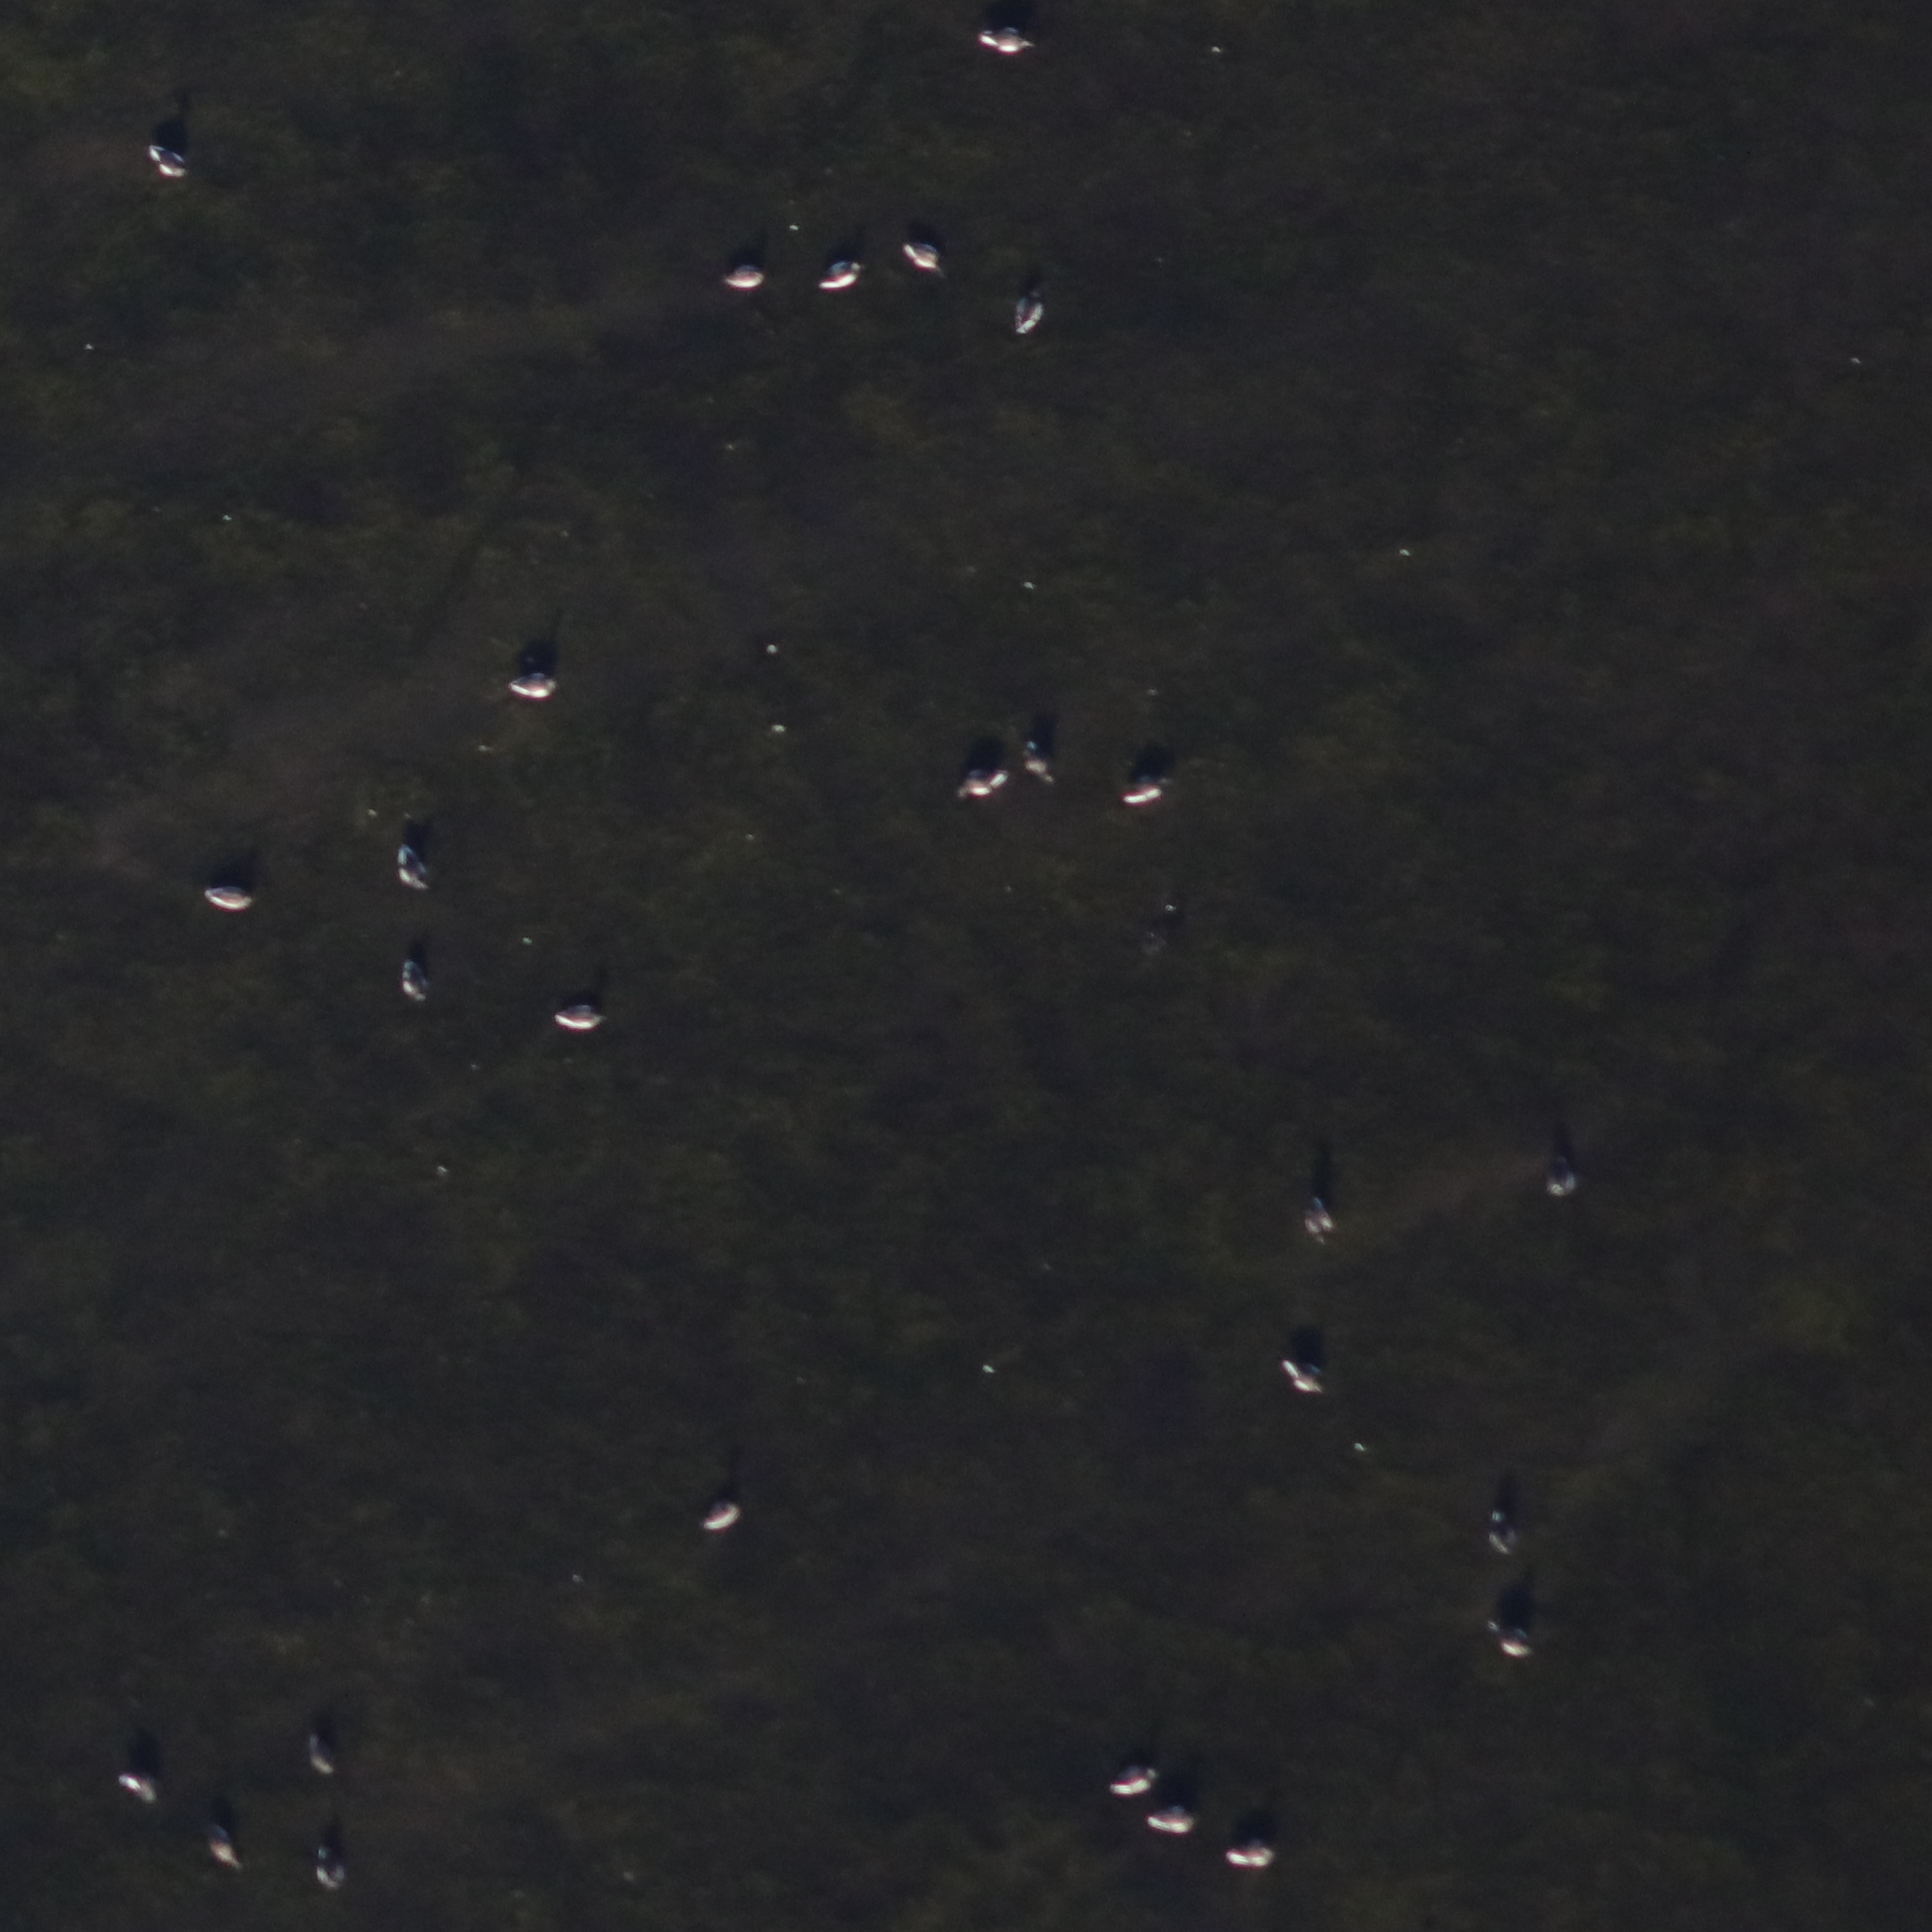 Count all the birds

27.